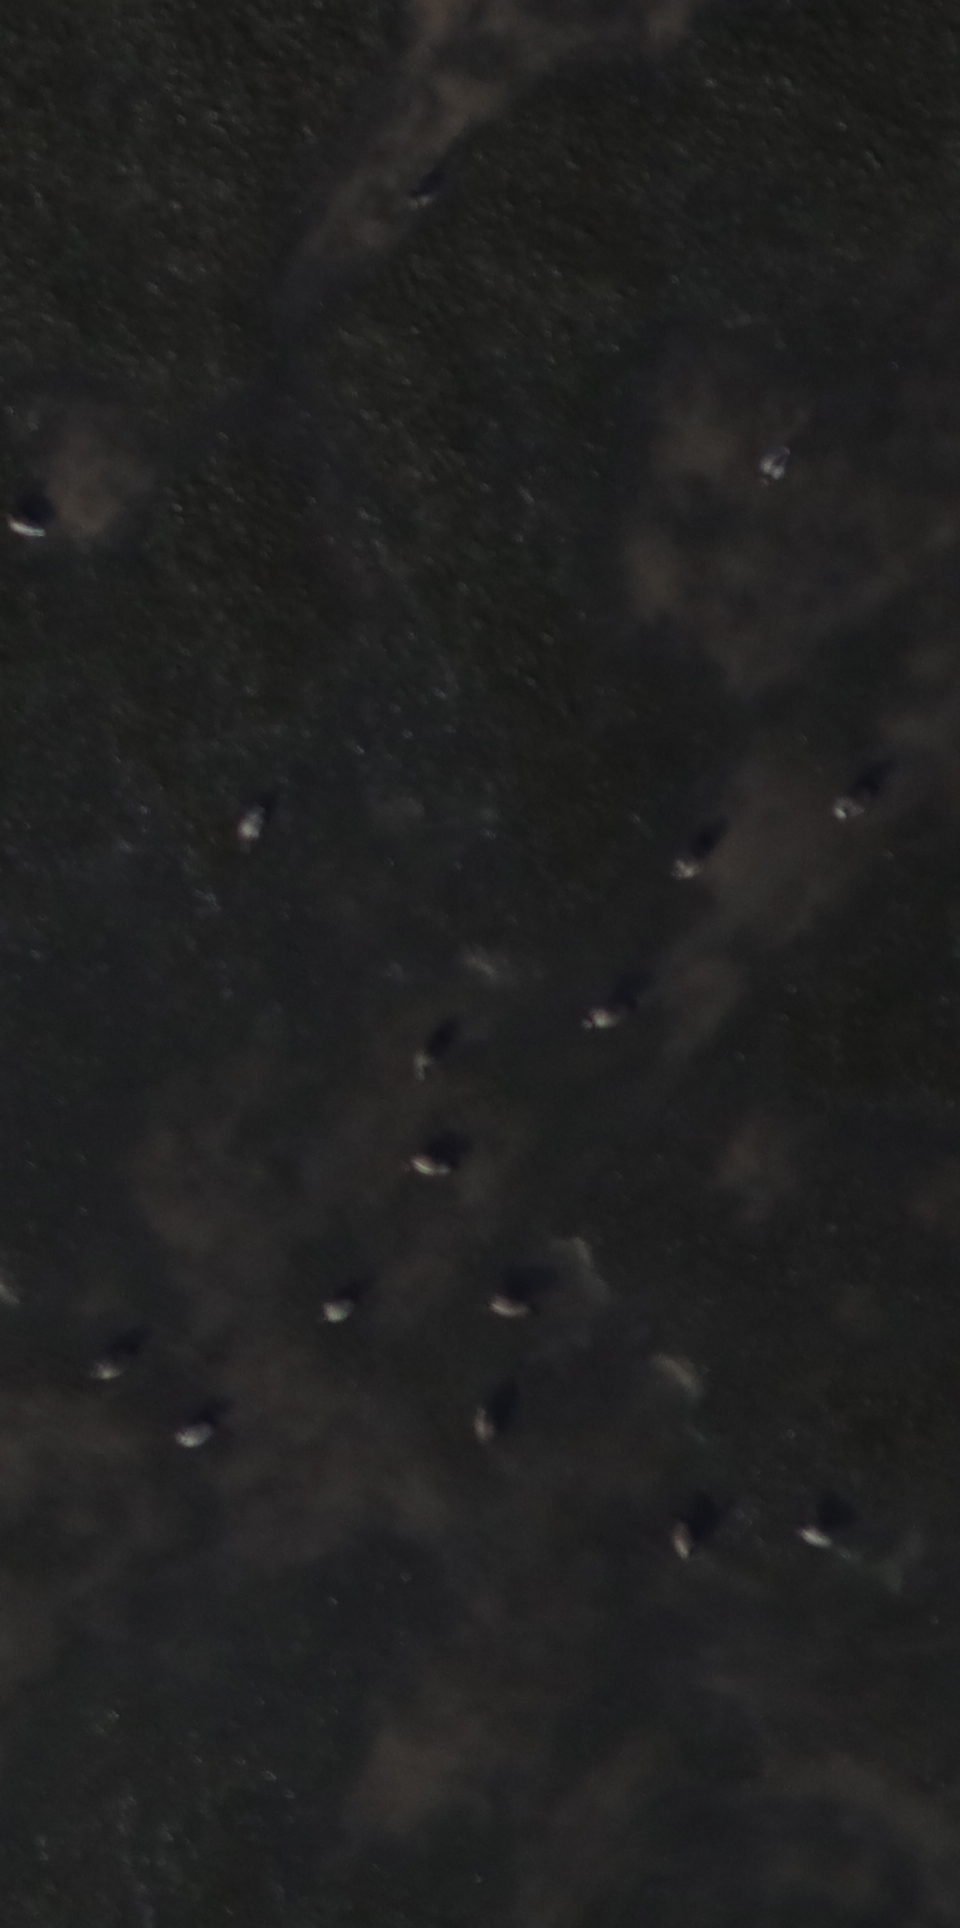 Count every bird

15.